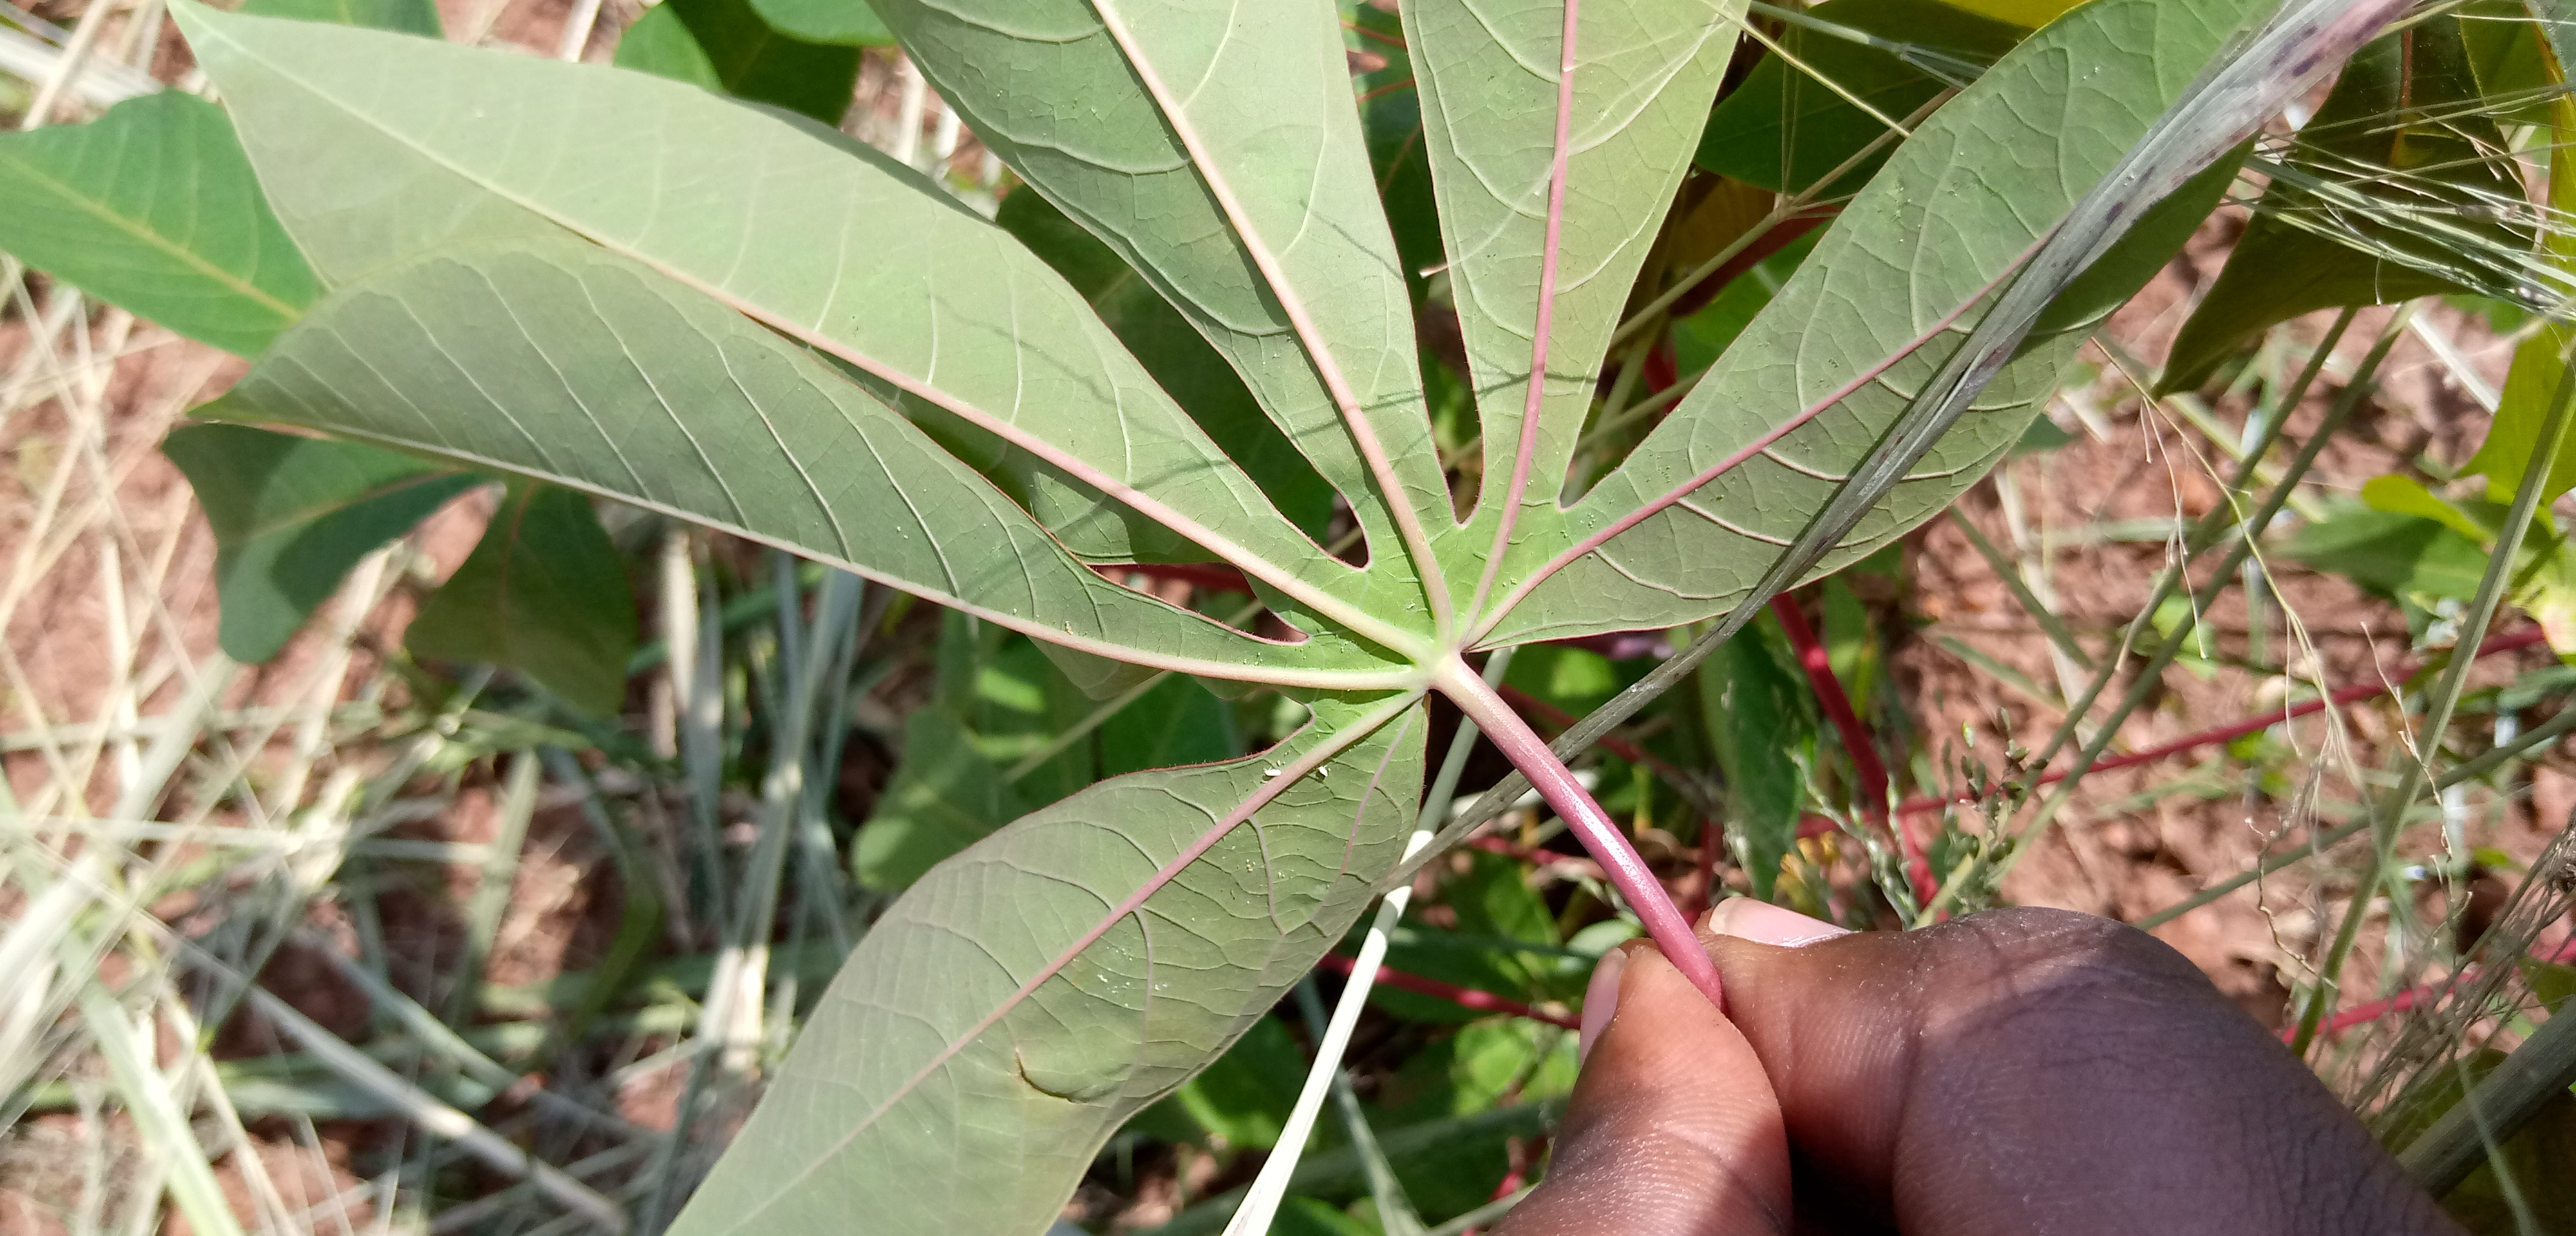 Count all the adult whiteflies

2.